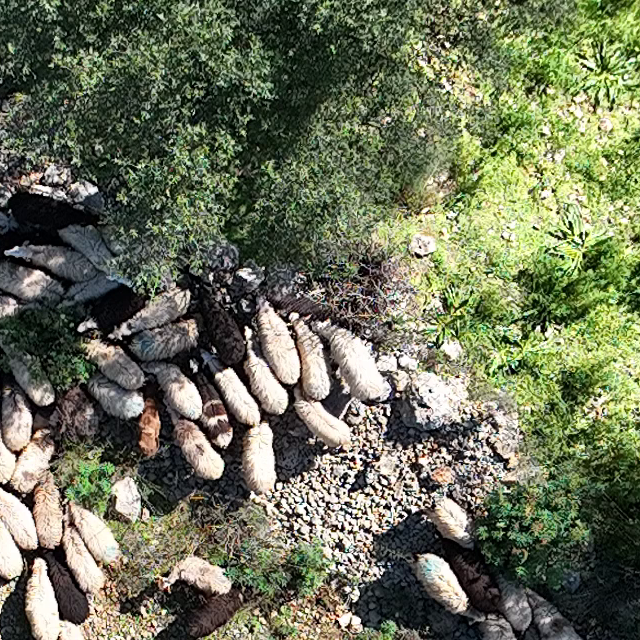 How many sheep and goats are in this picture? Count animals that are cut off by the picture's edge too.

47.